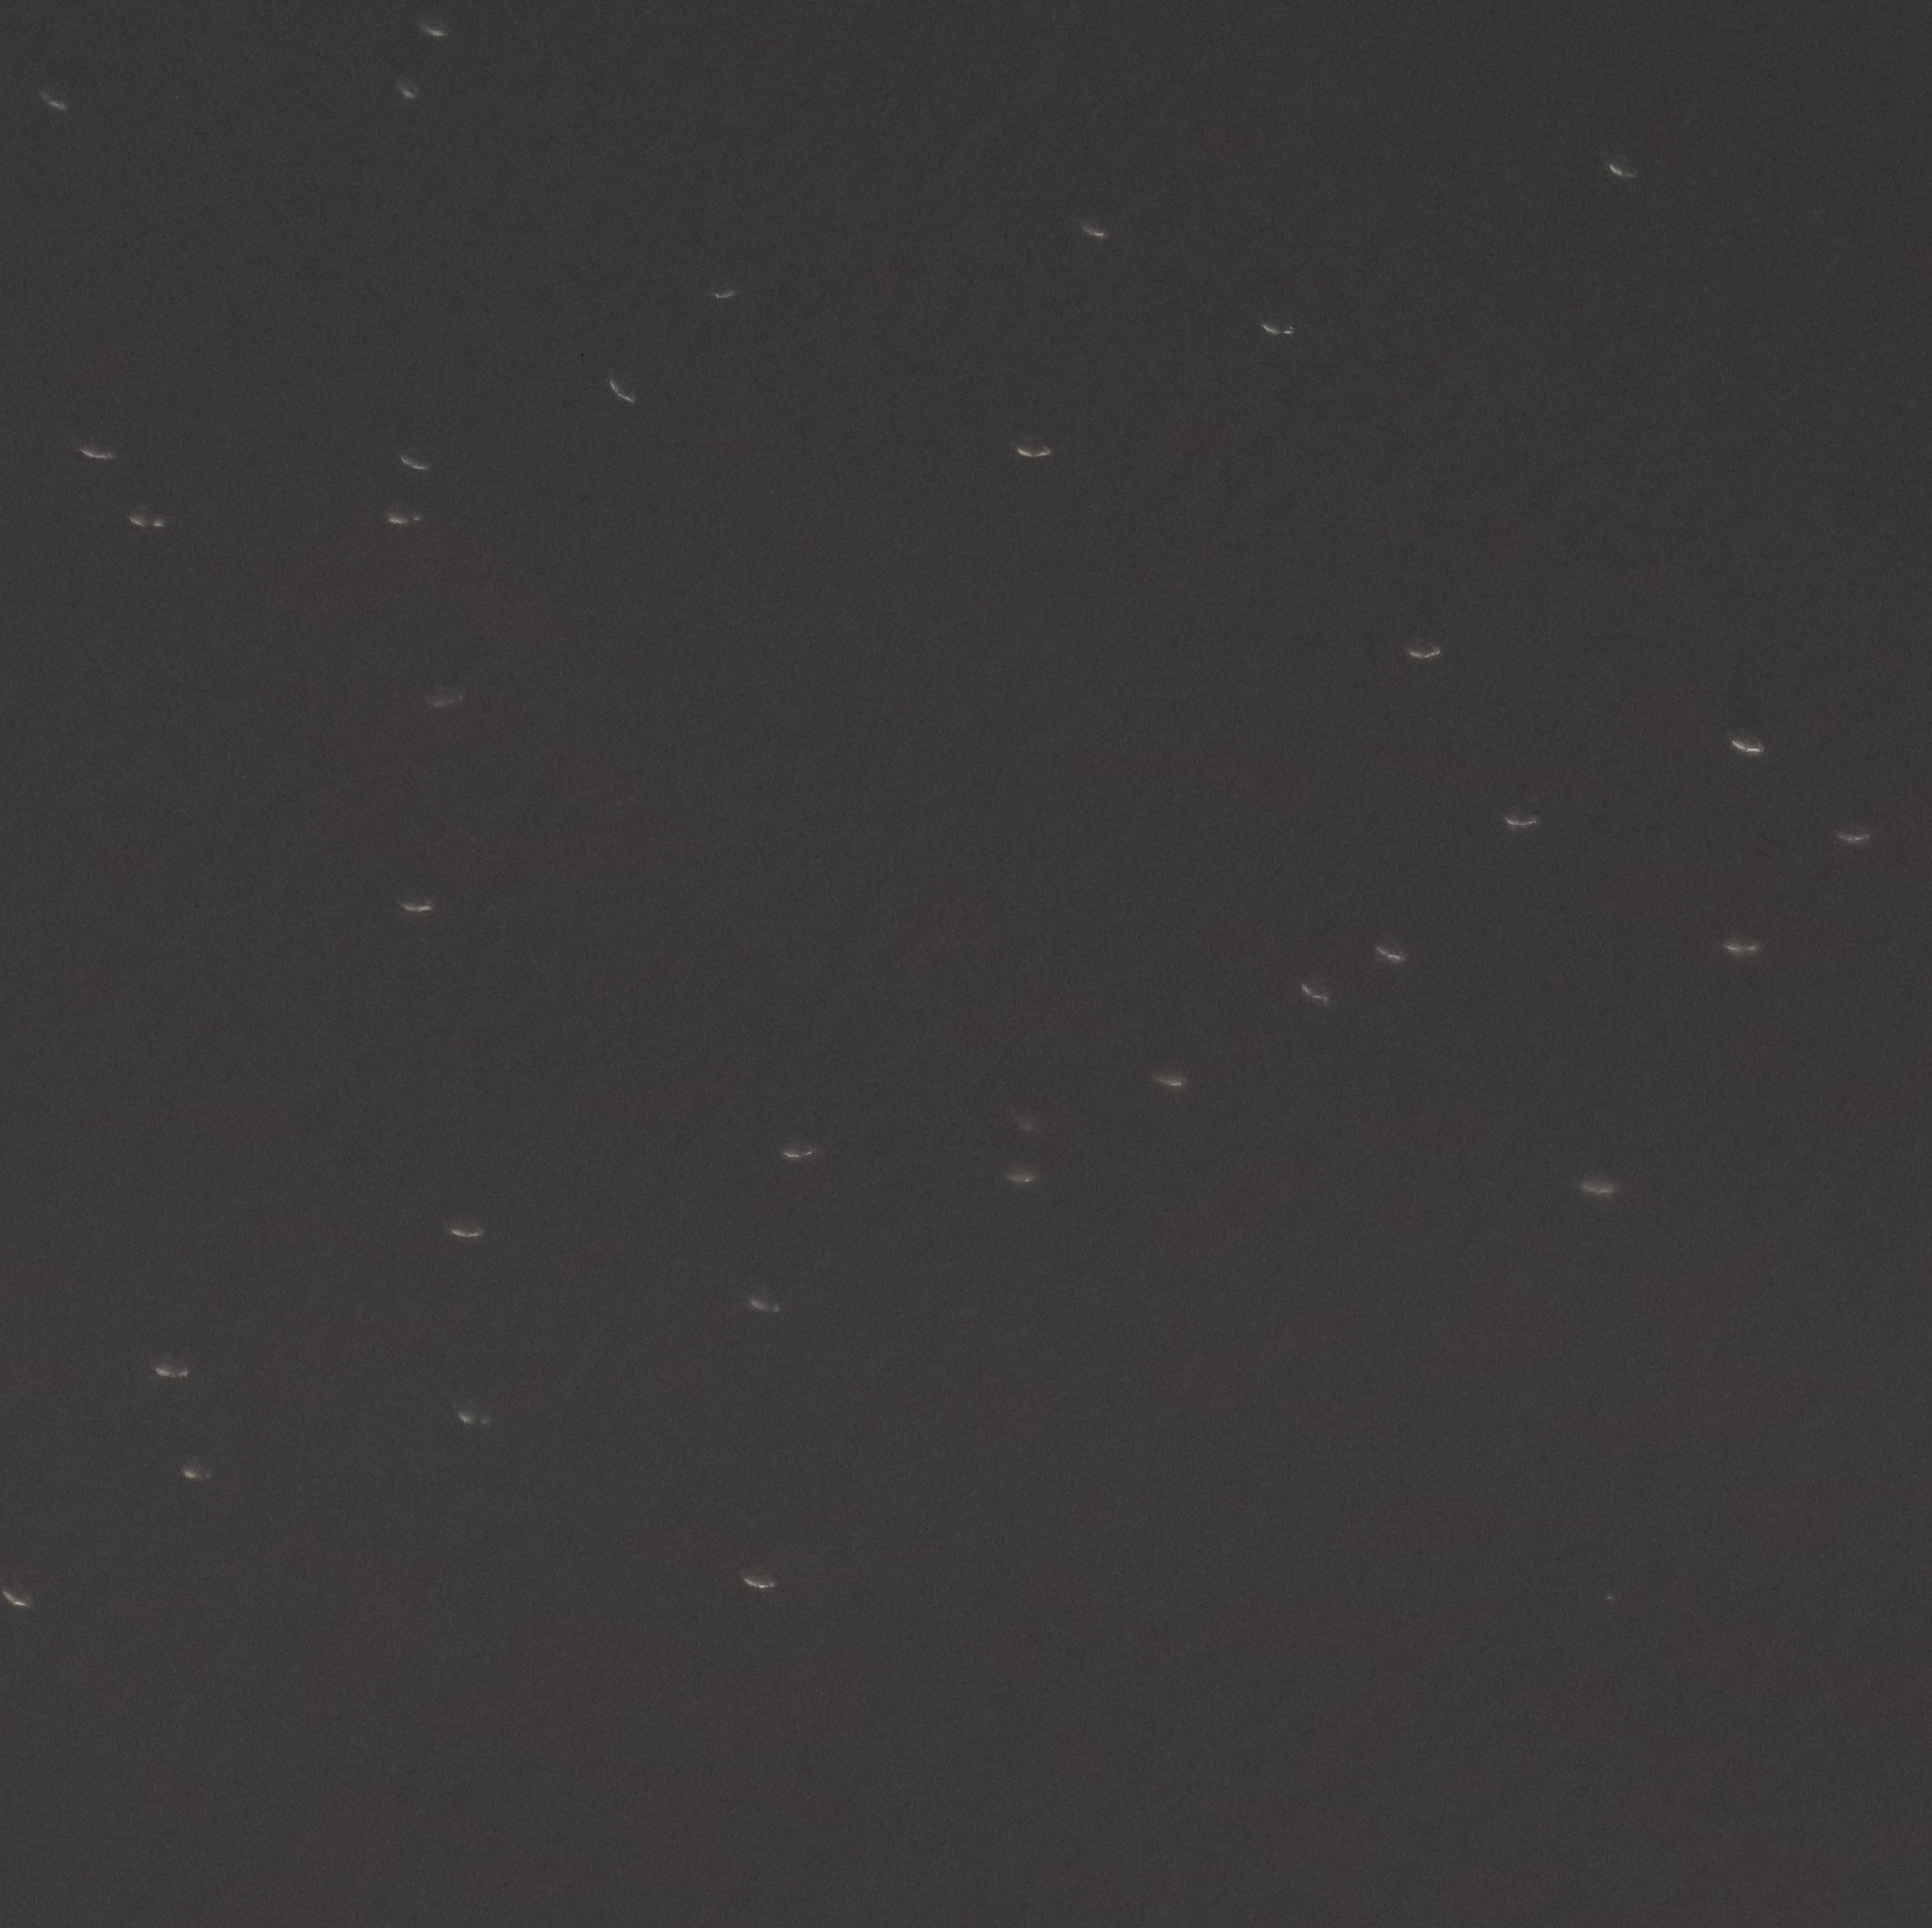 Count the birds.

34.